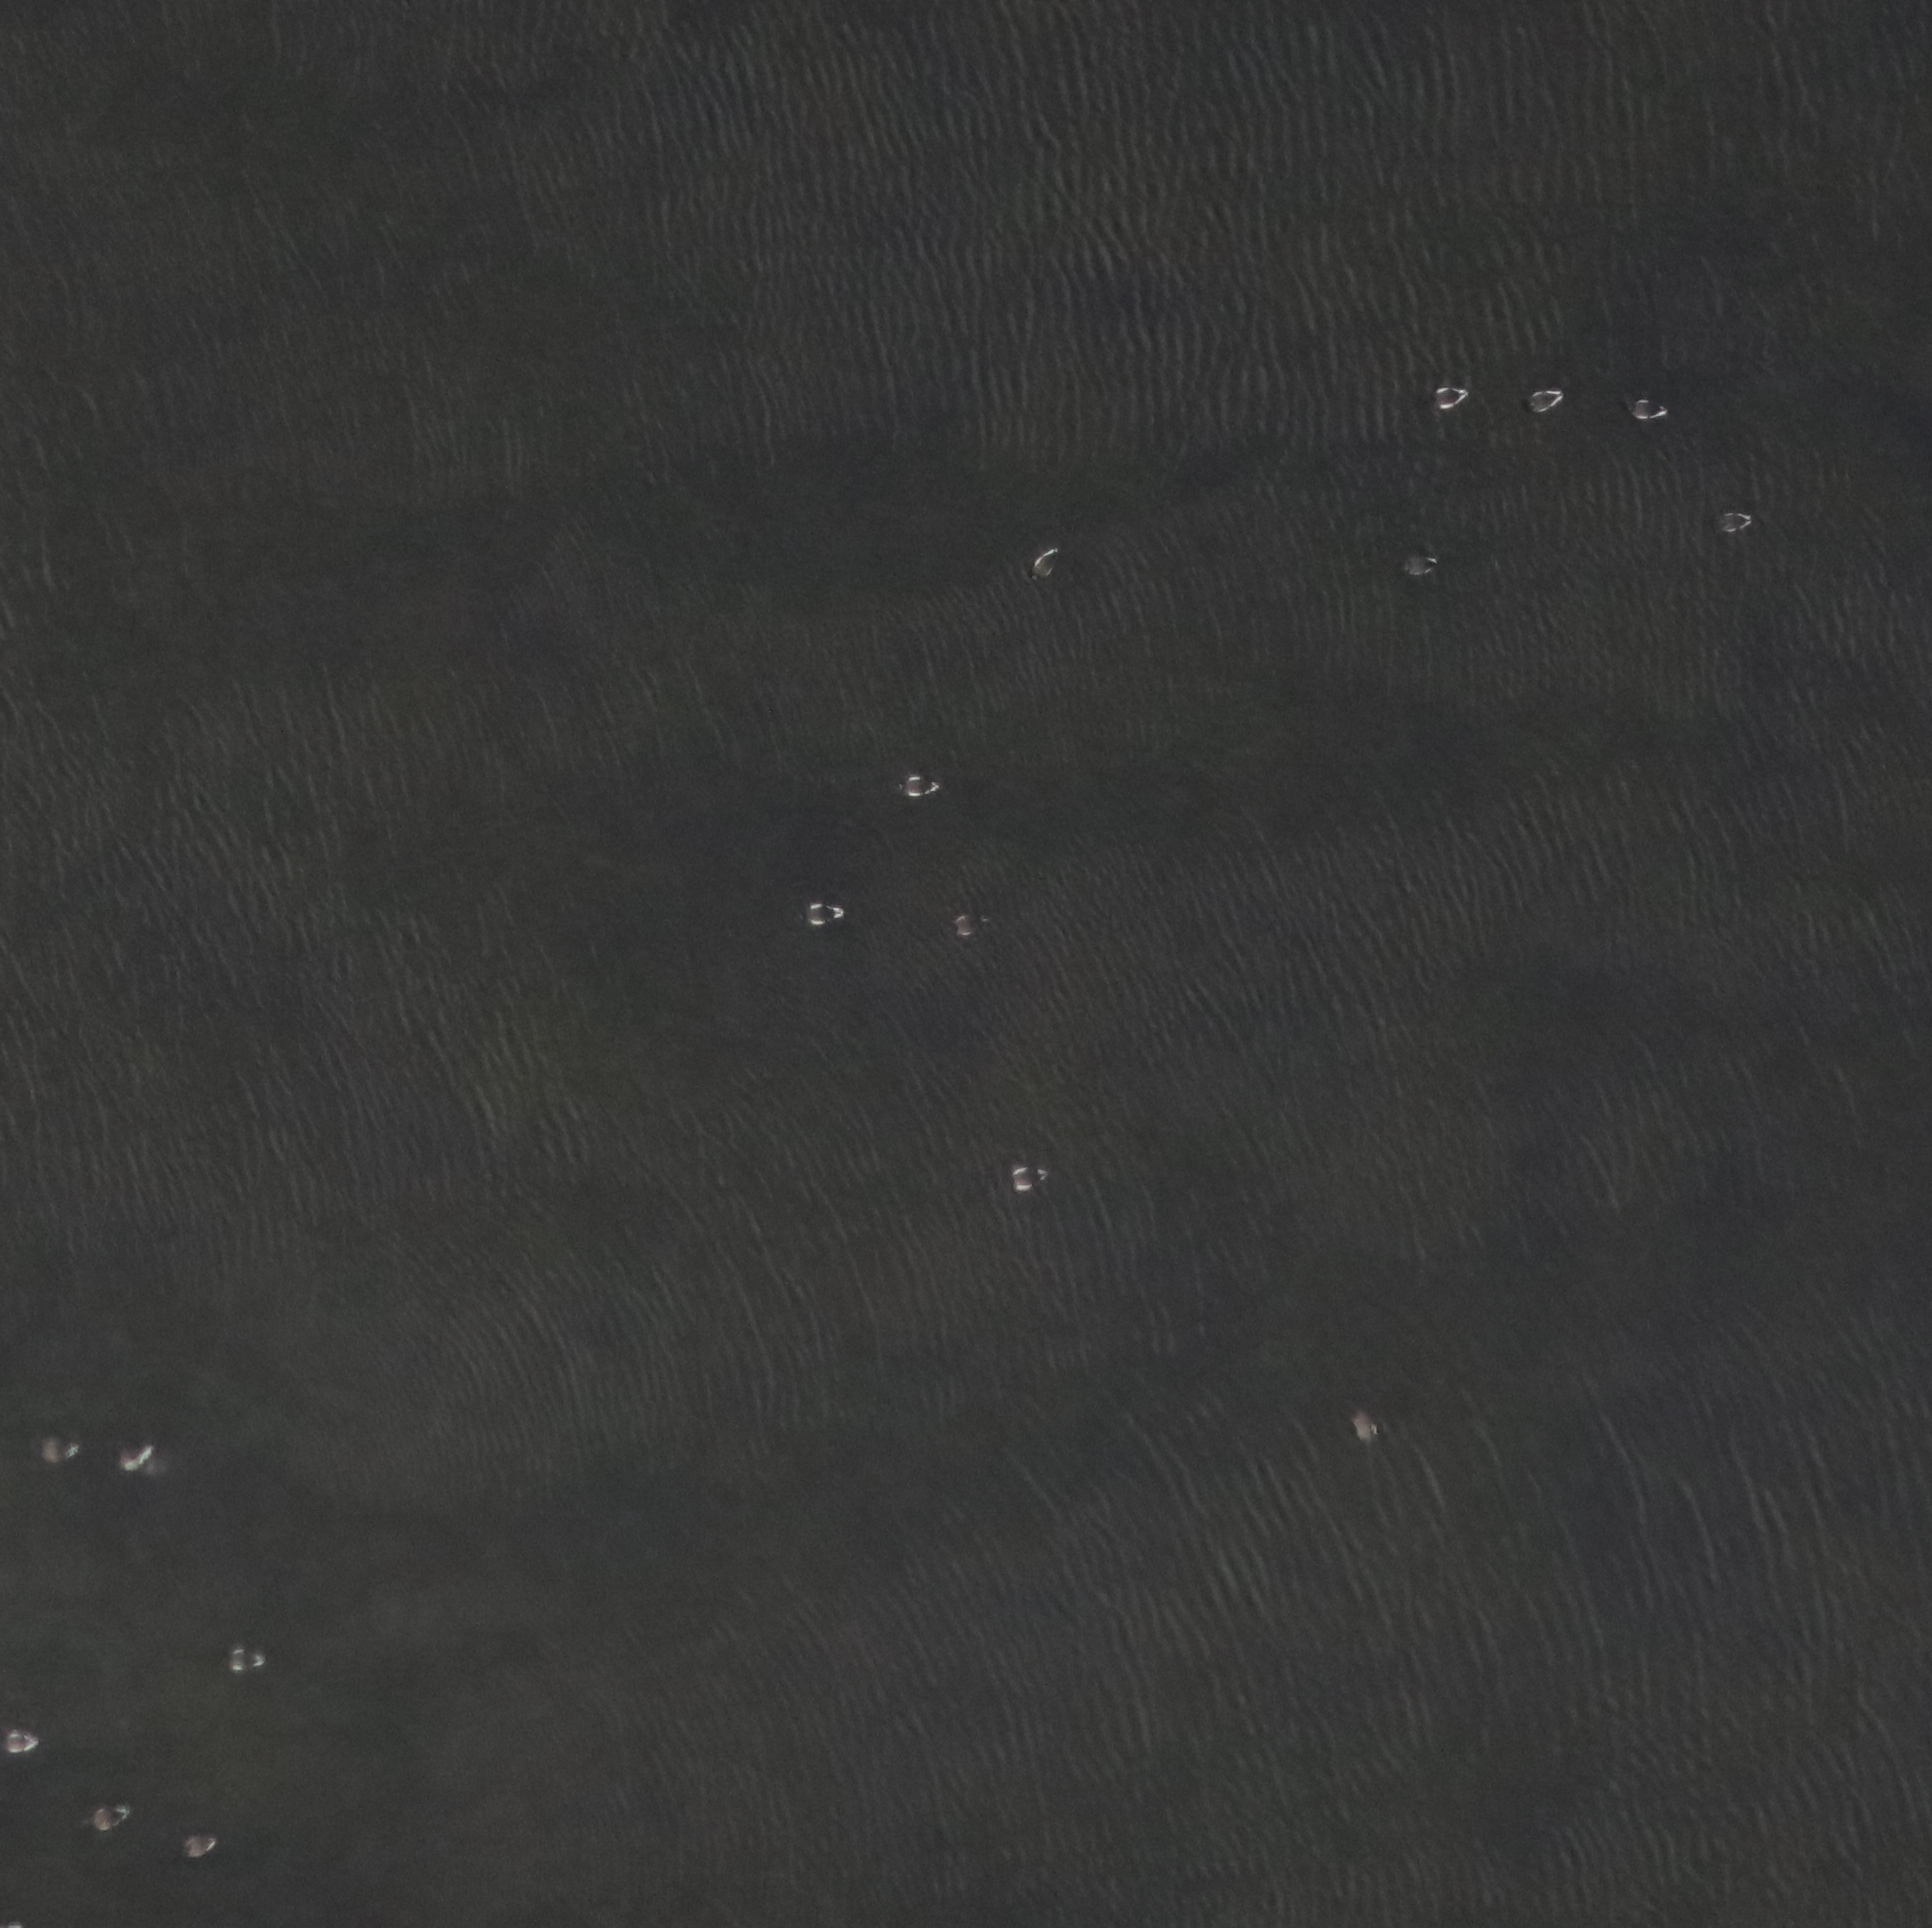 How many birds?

17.